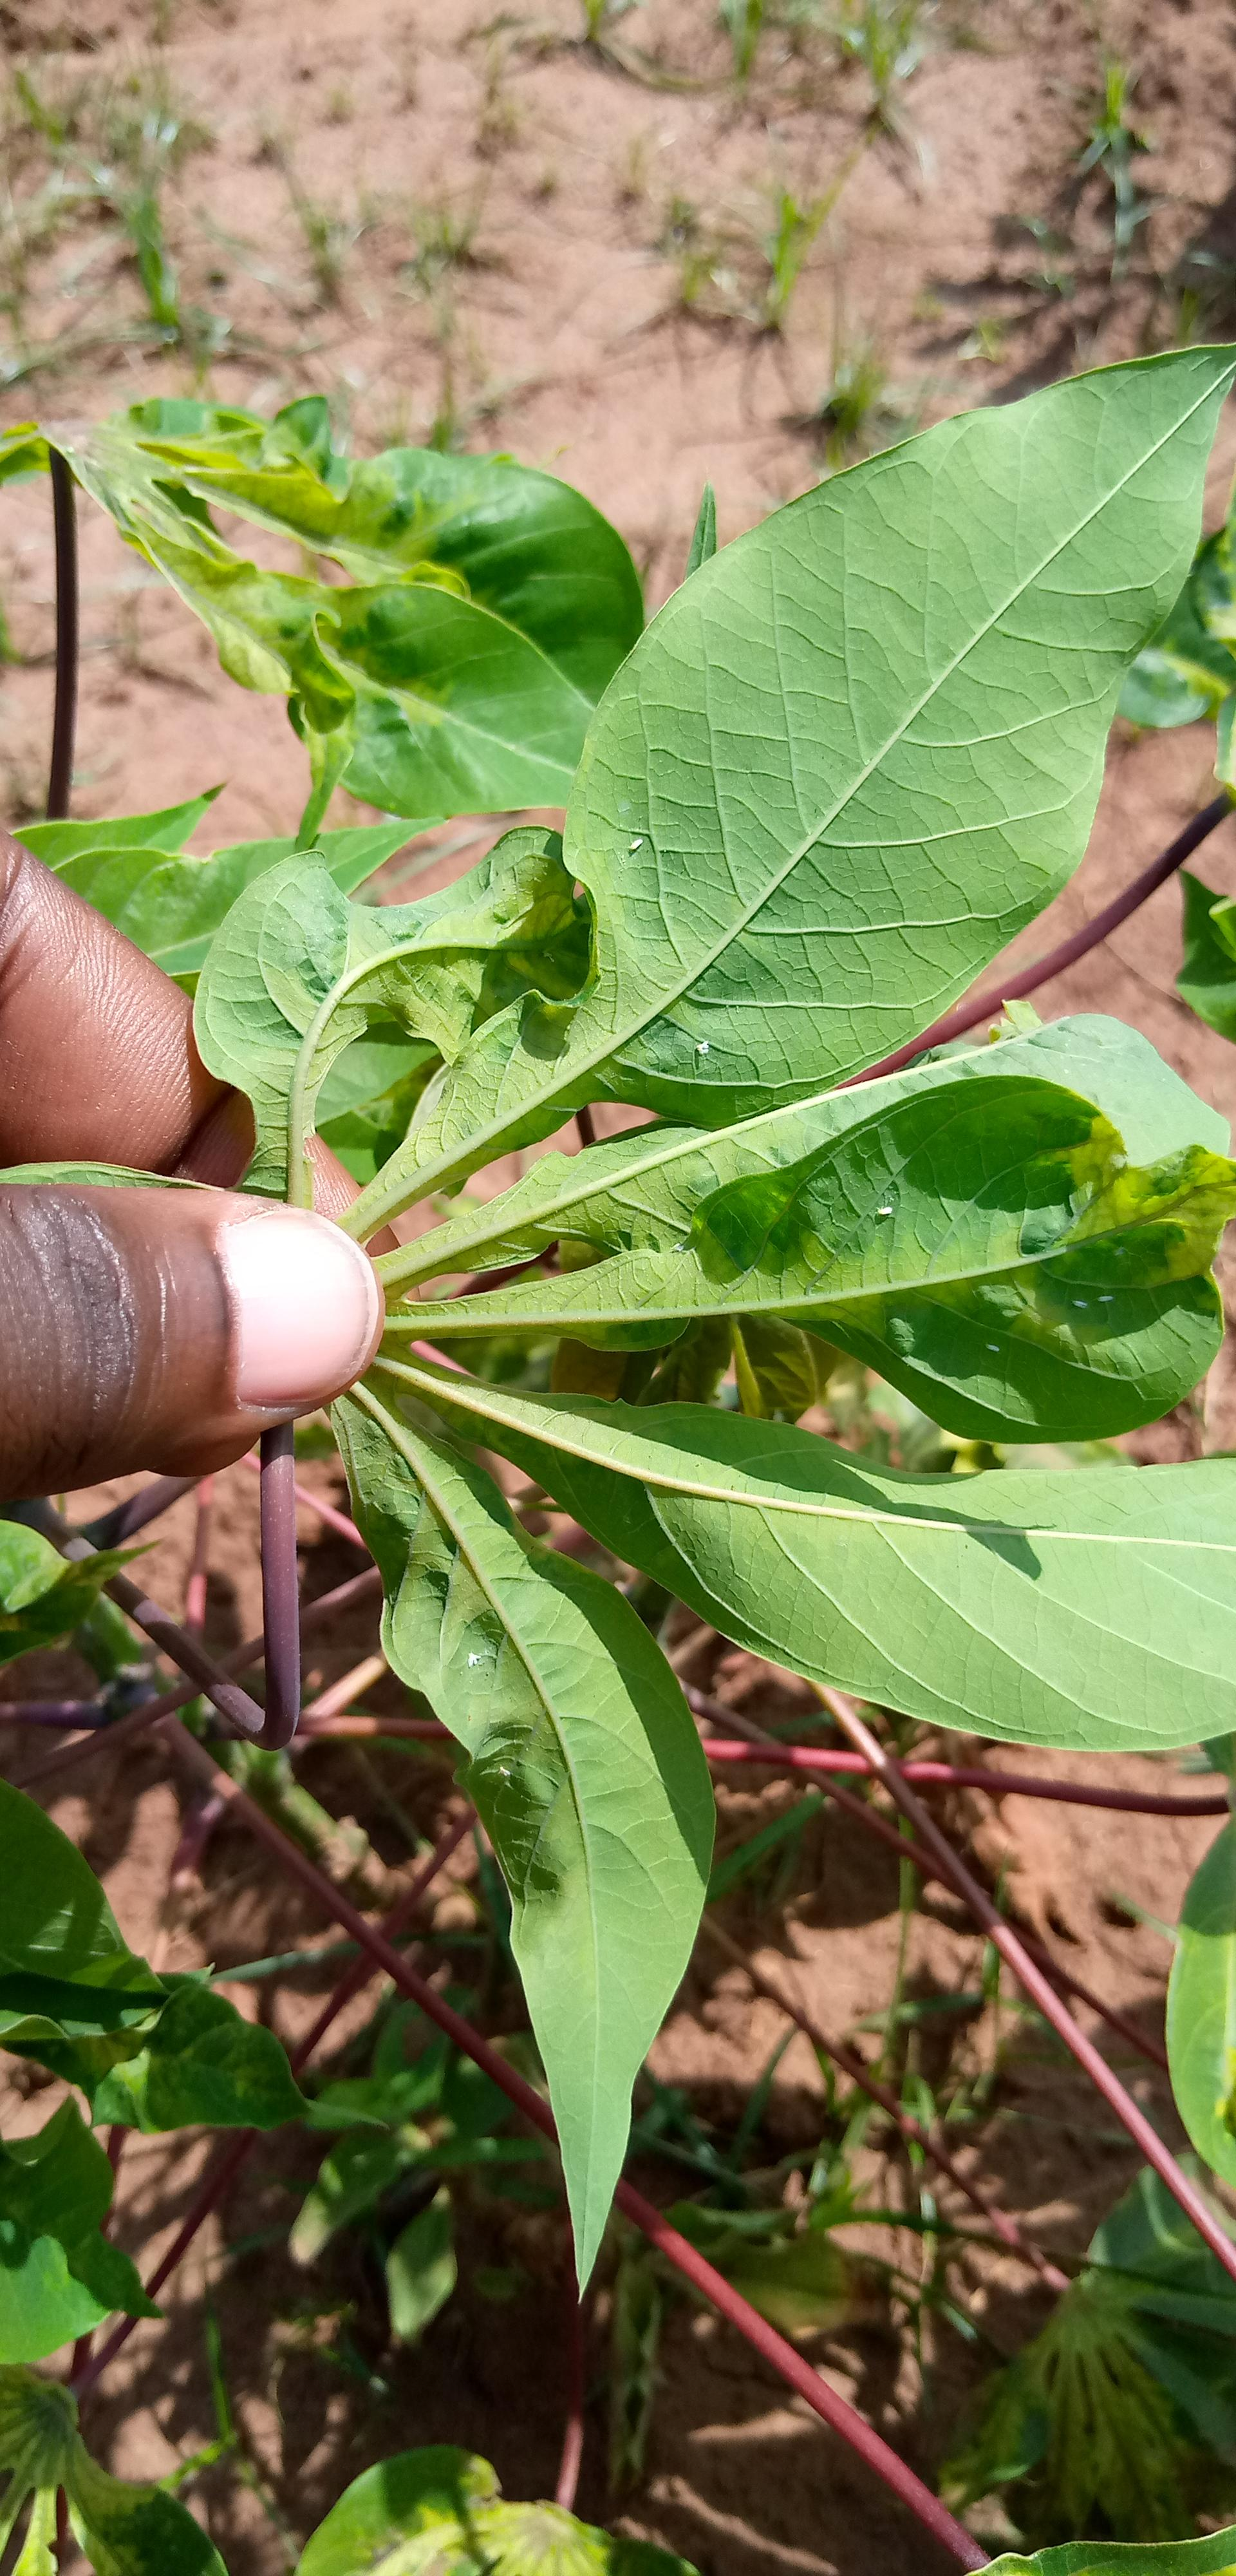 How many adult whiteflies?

8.